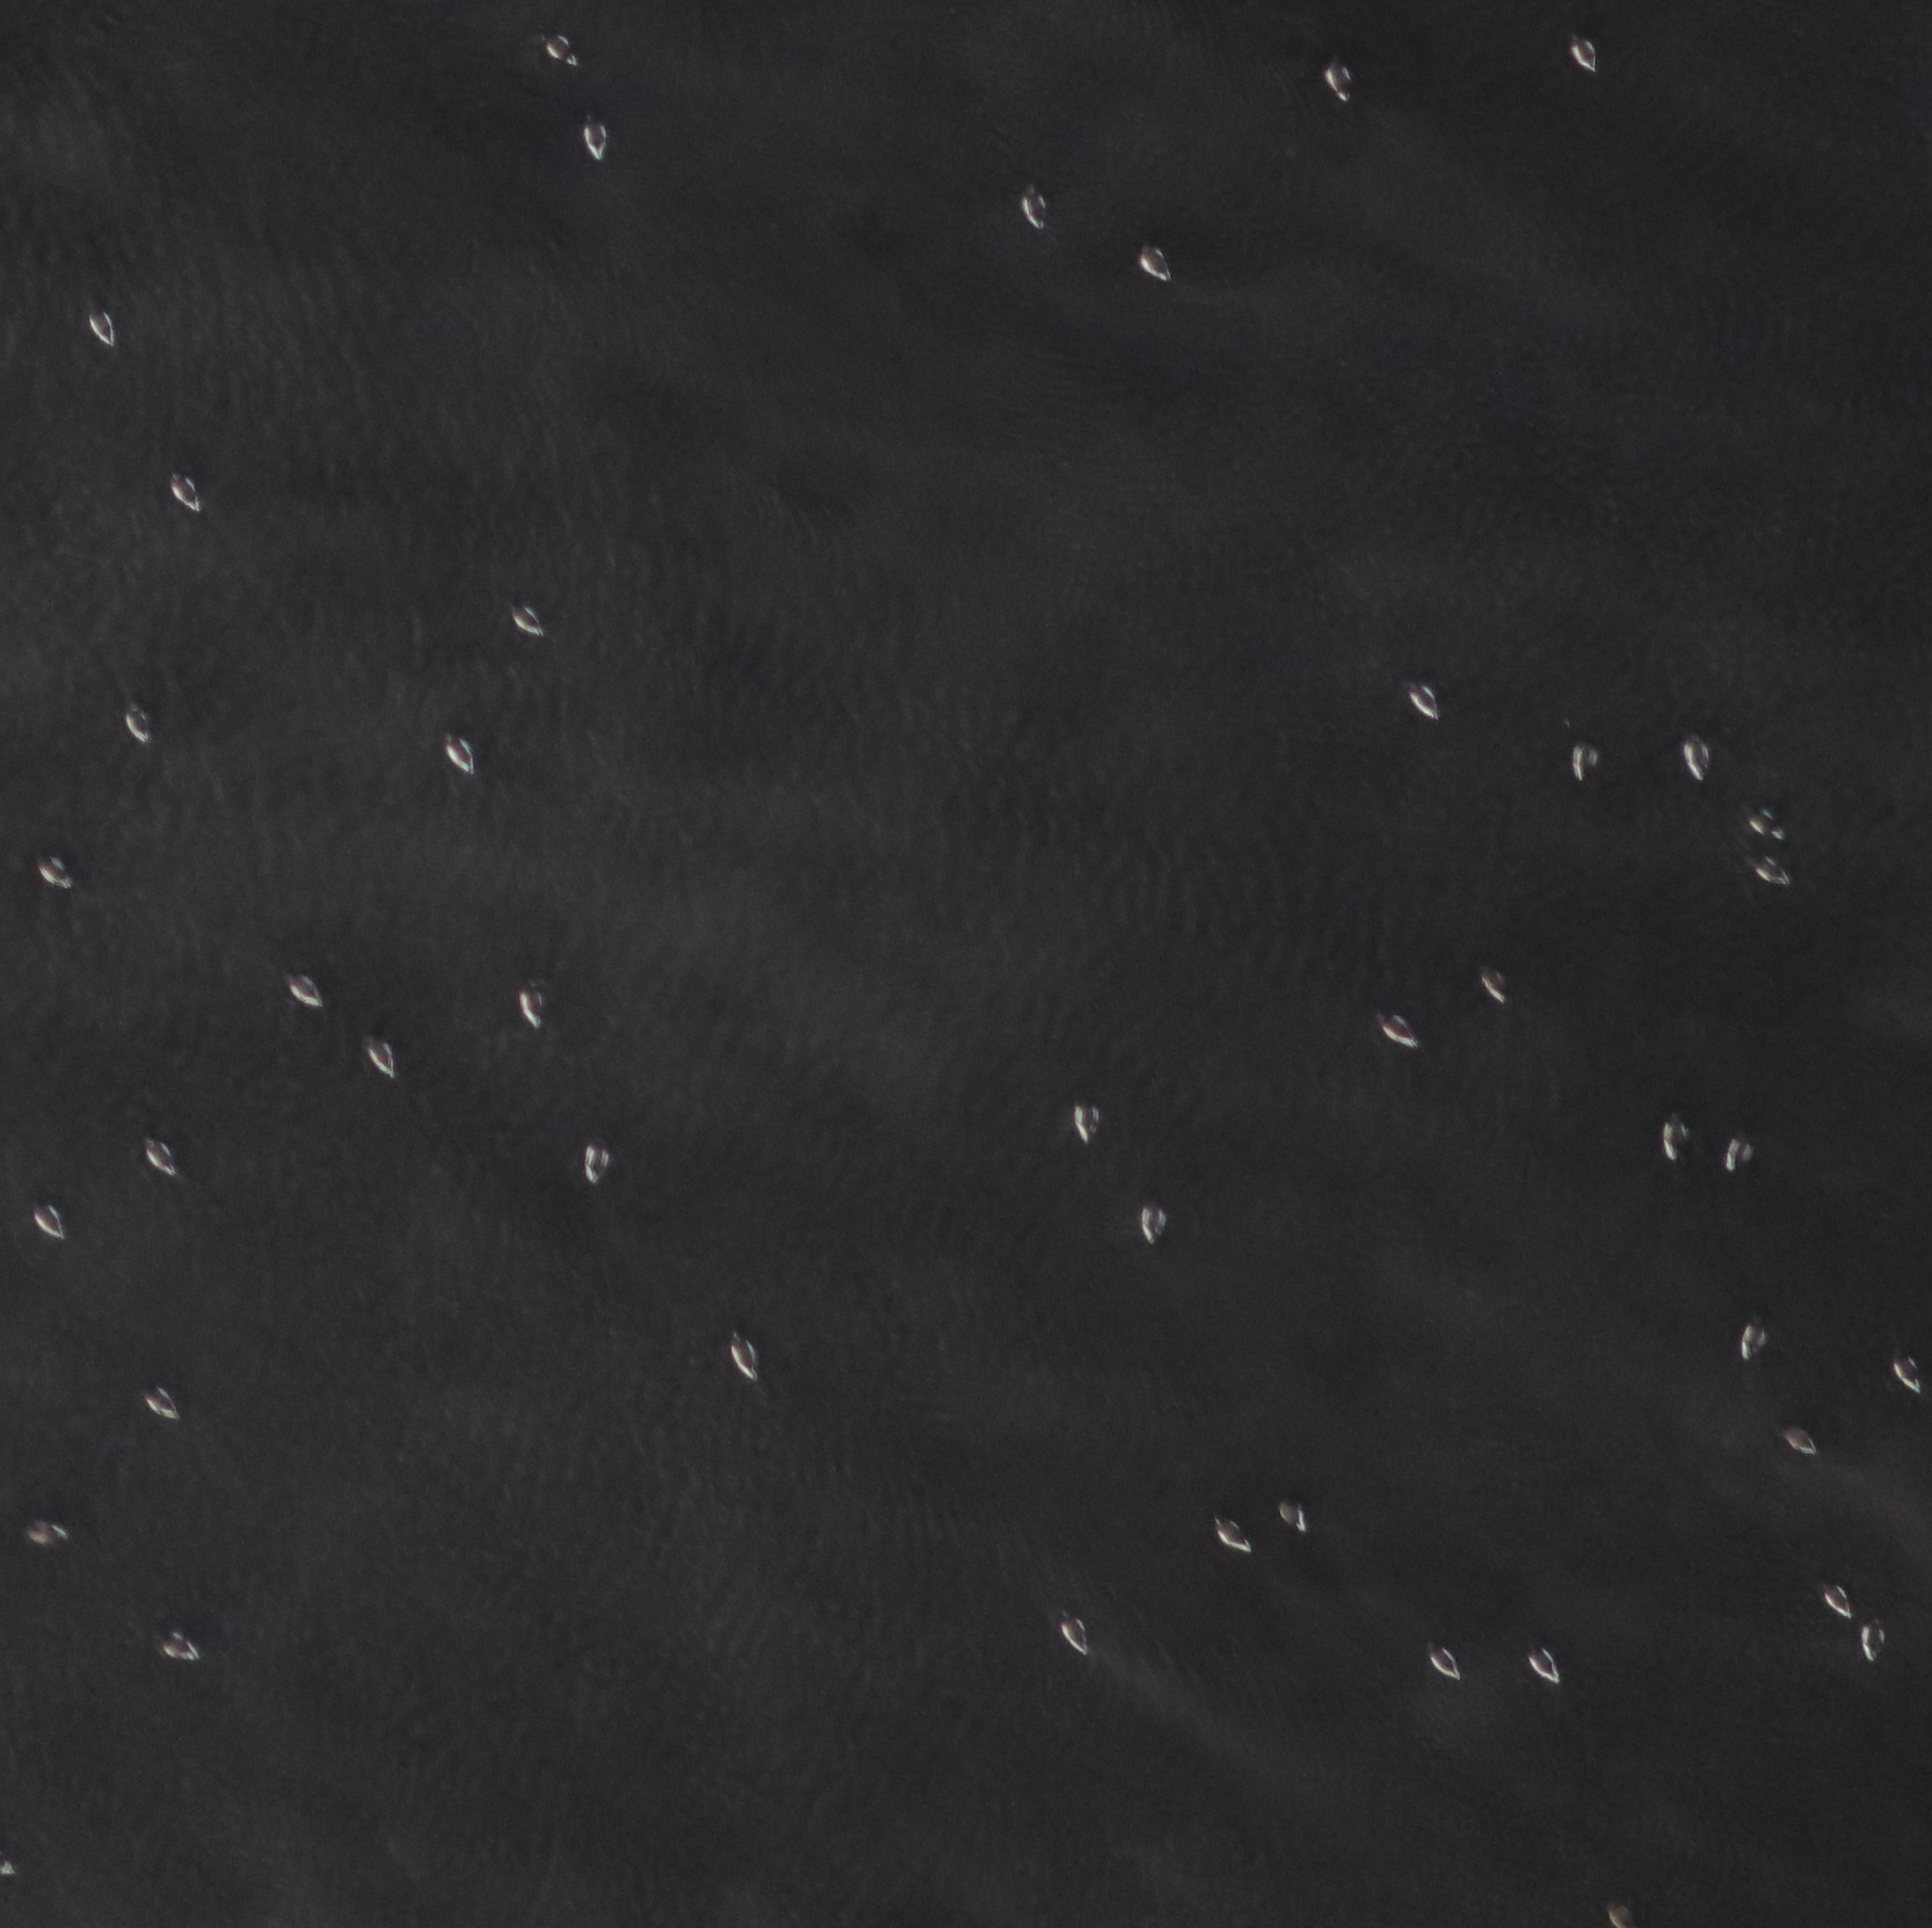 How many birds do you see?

43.